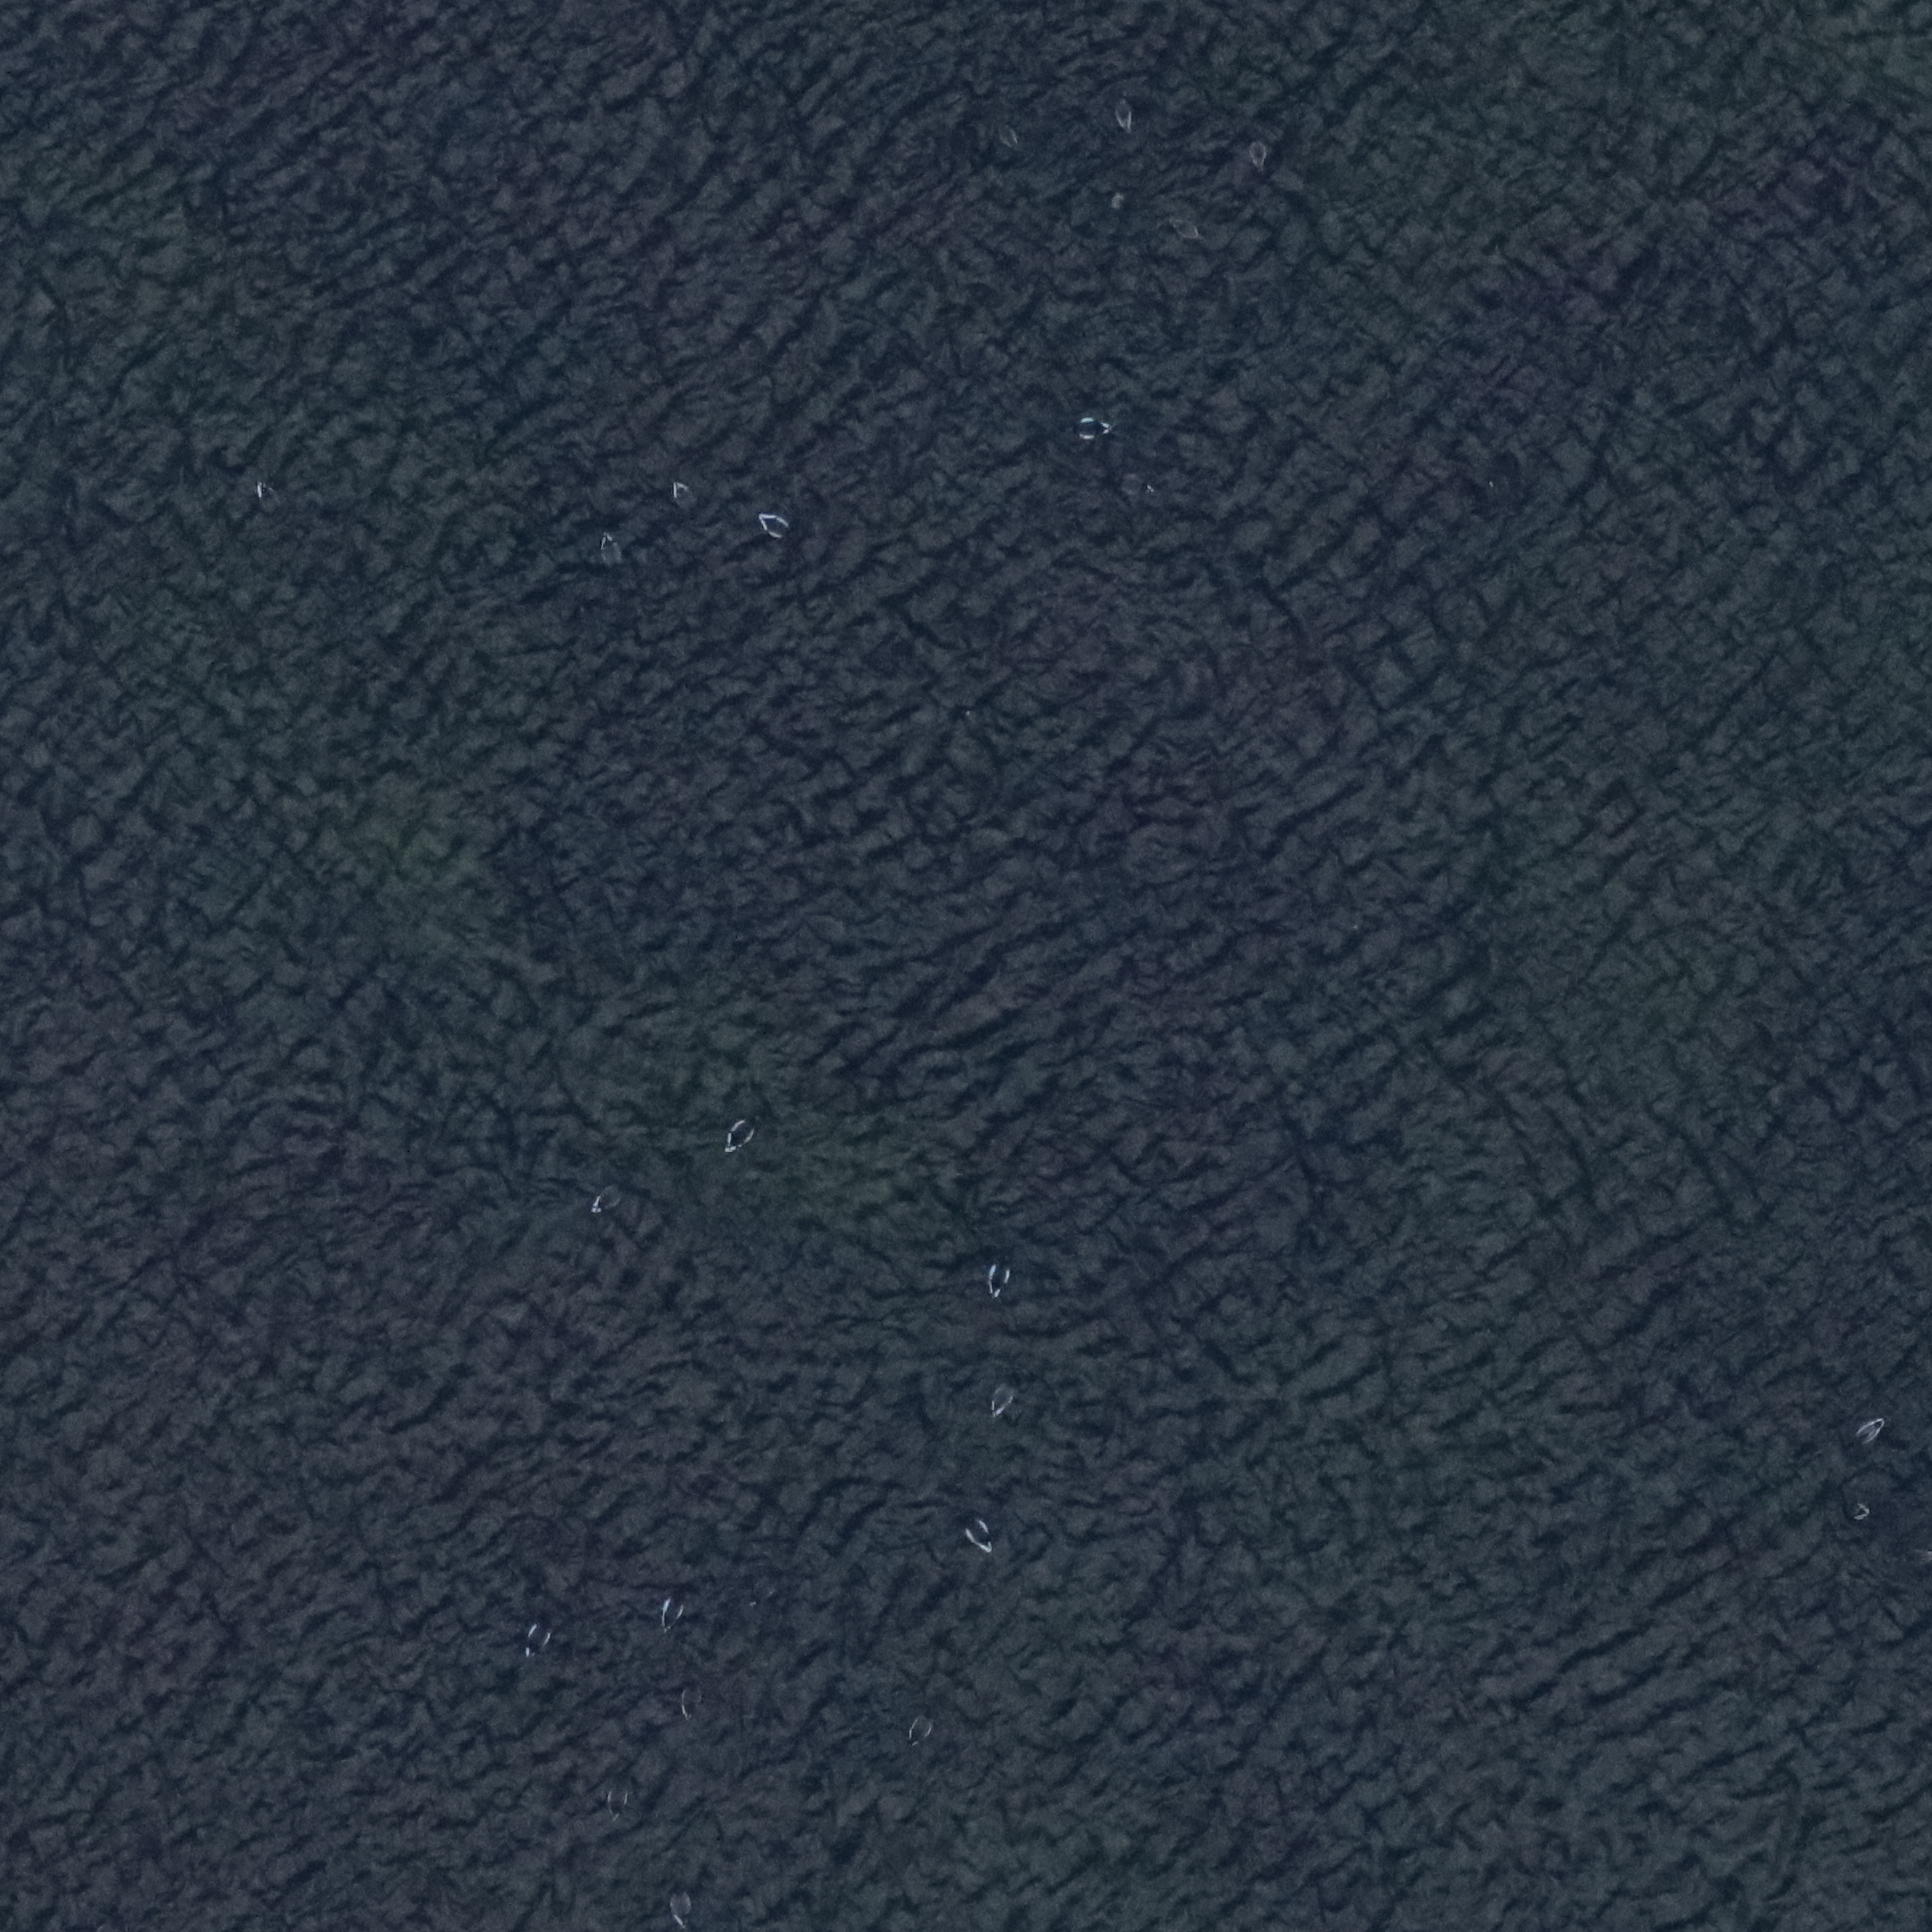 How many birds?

24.